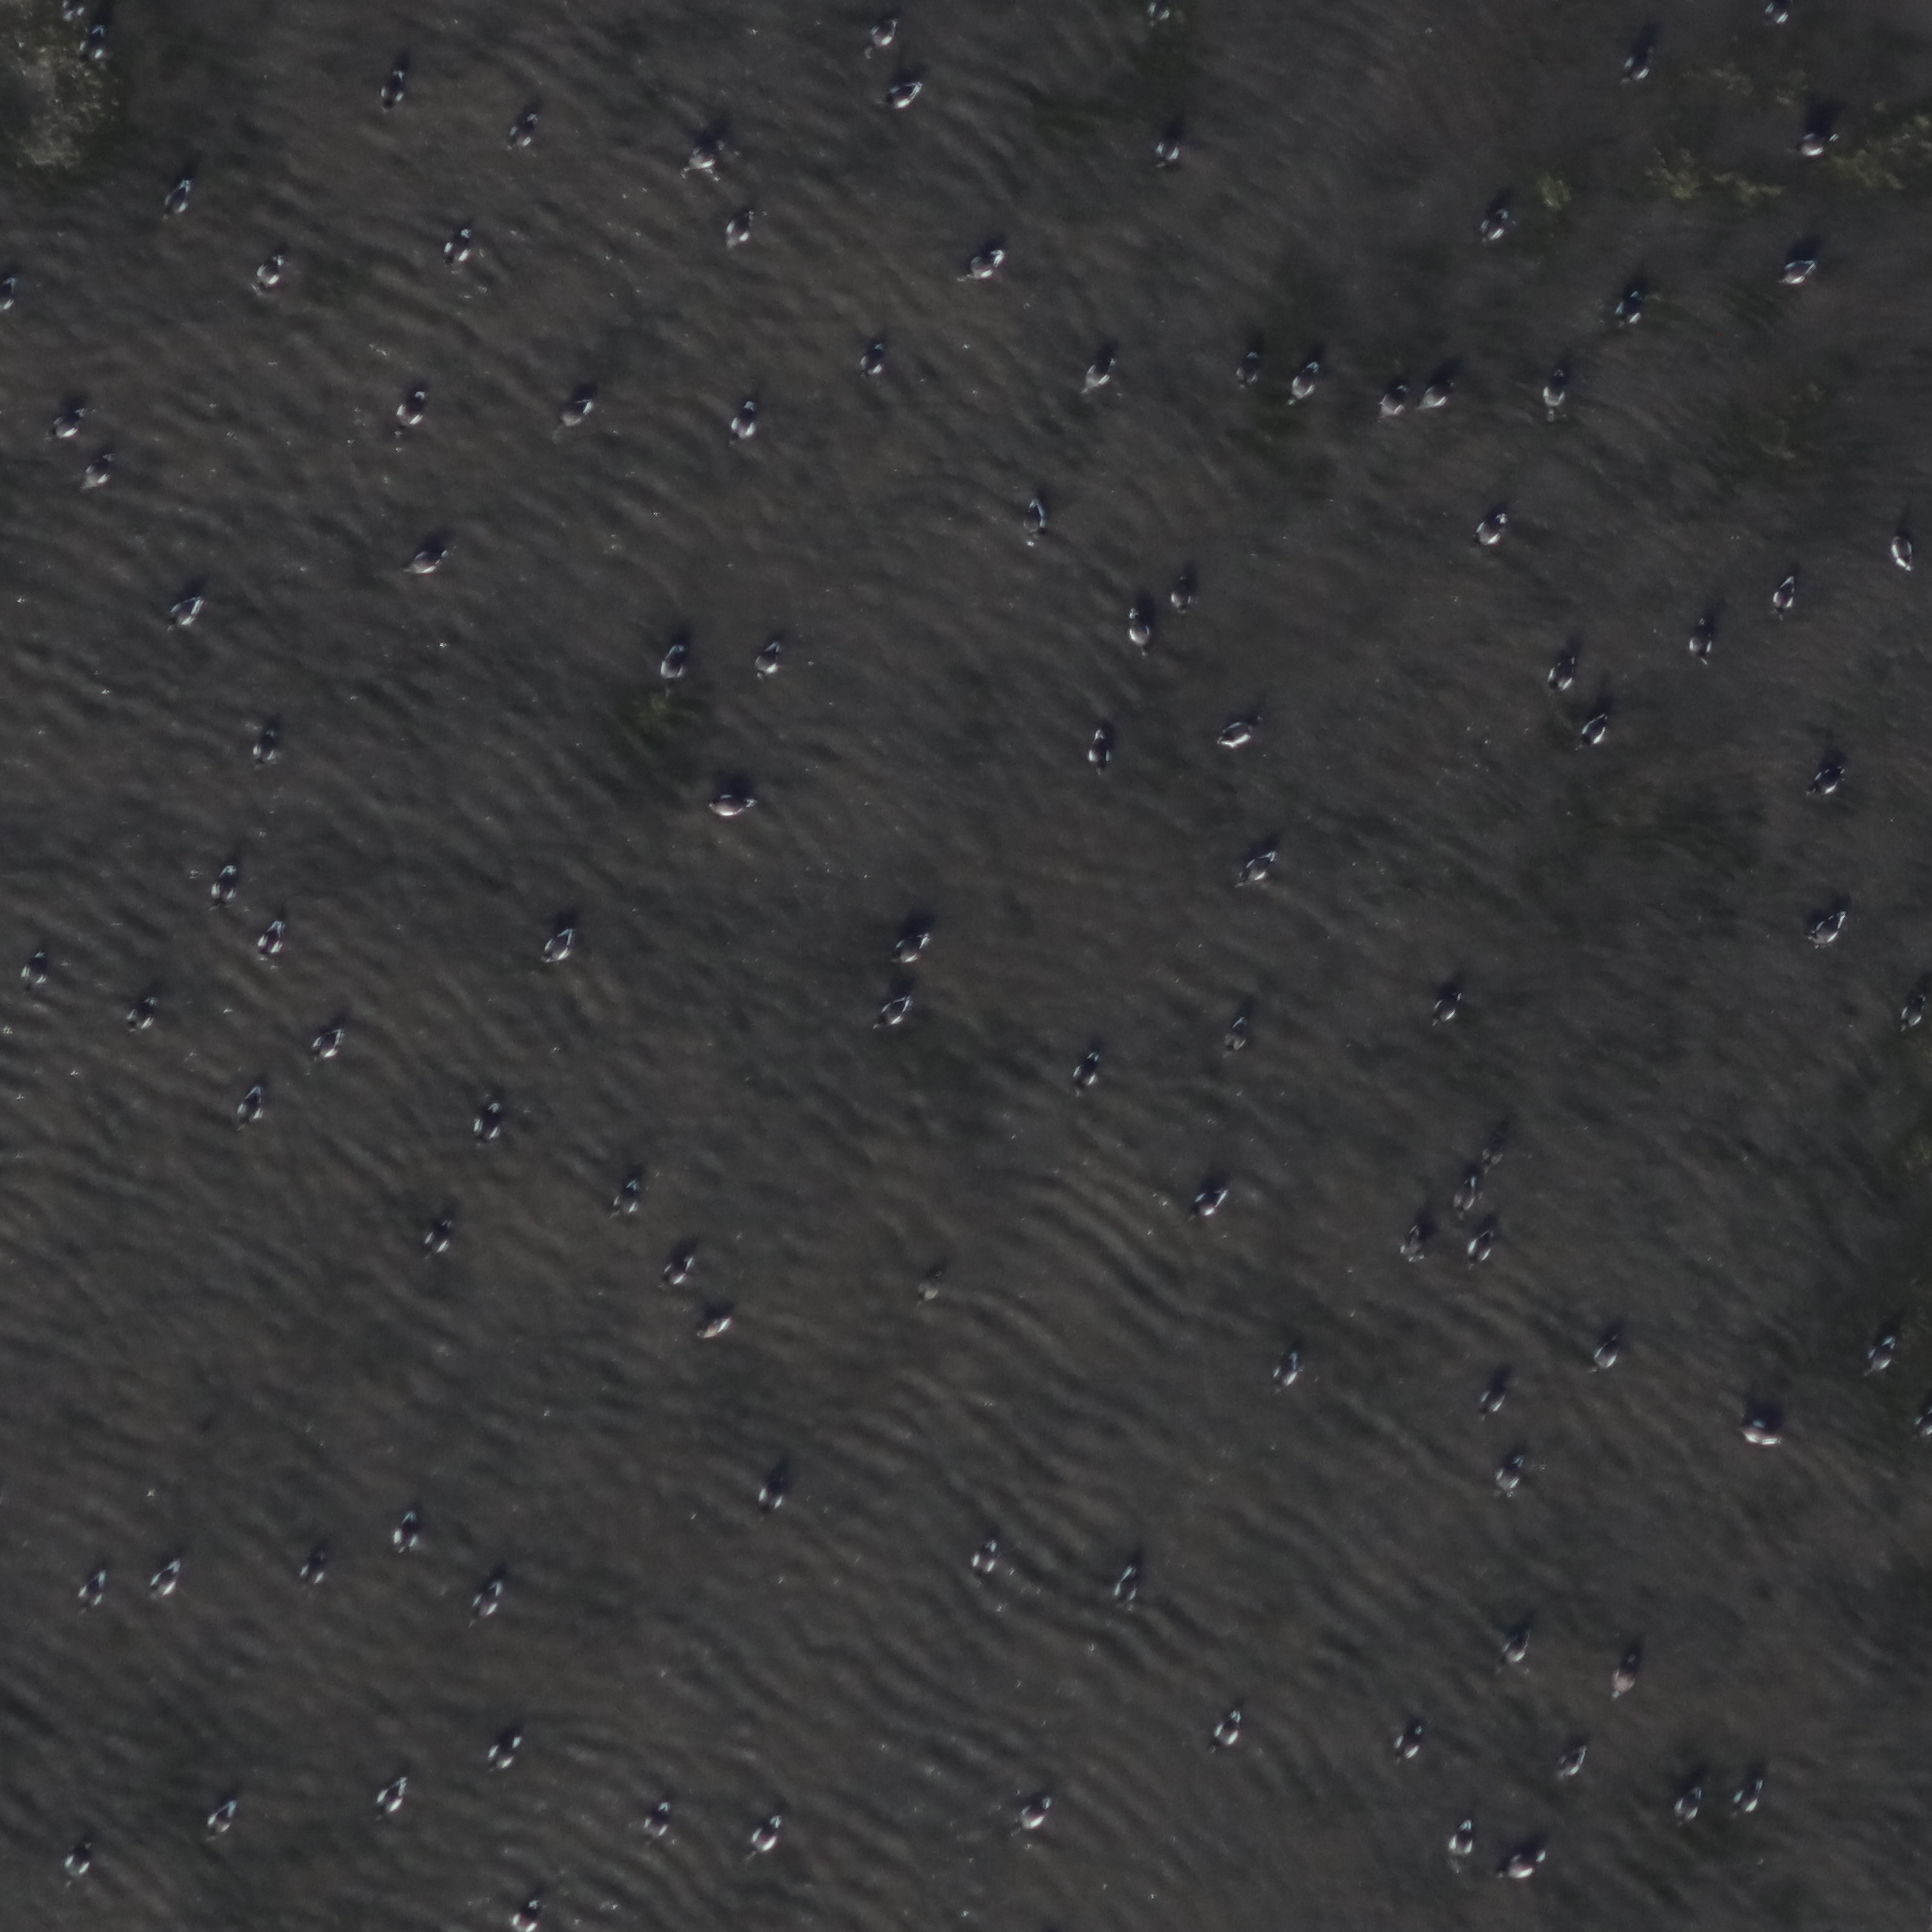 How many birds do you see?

108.